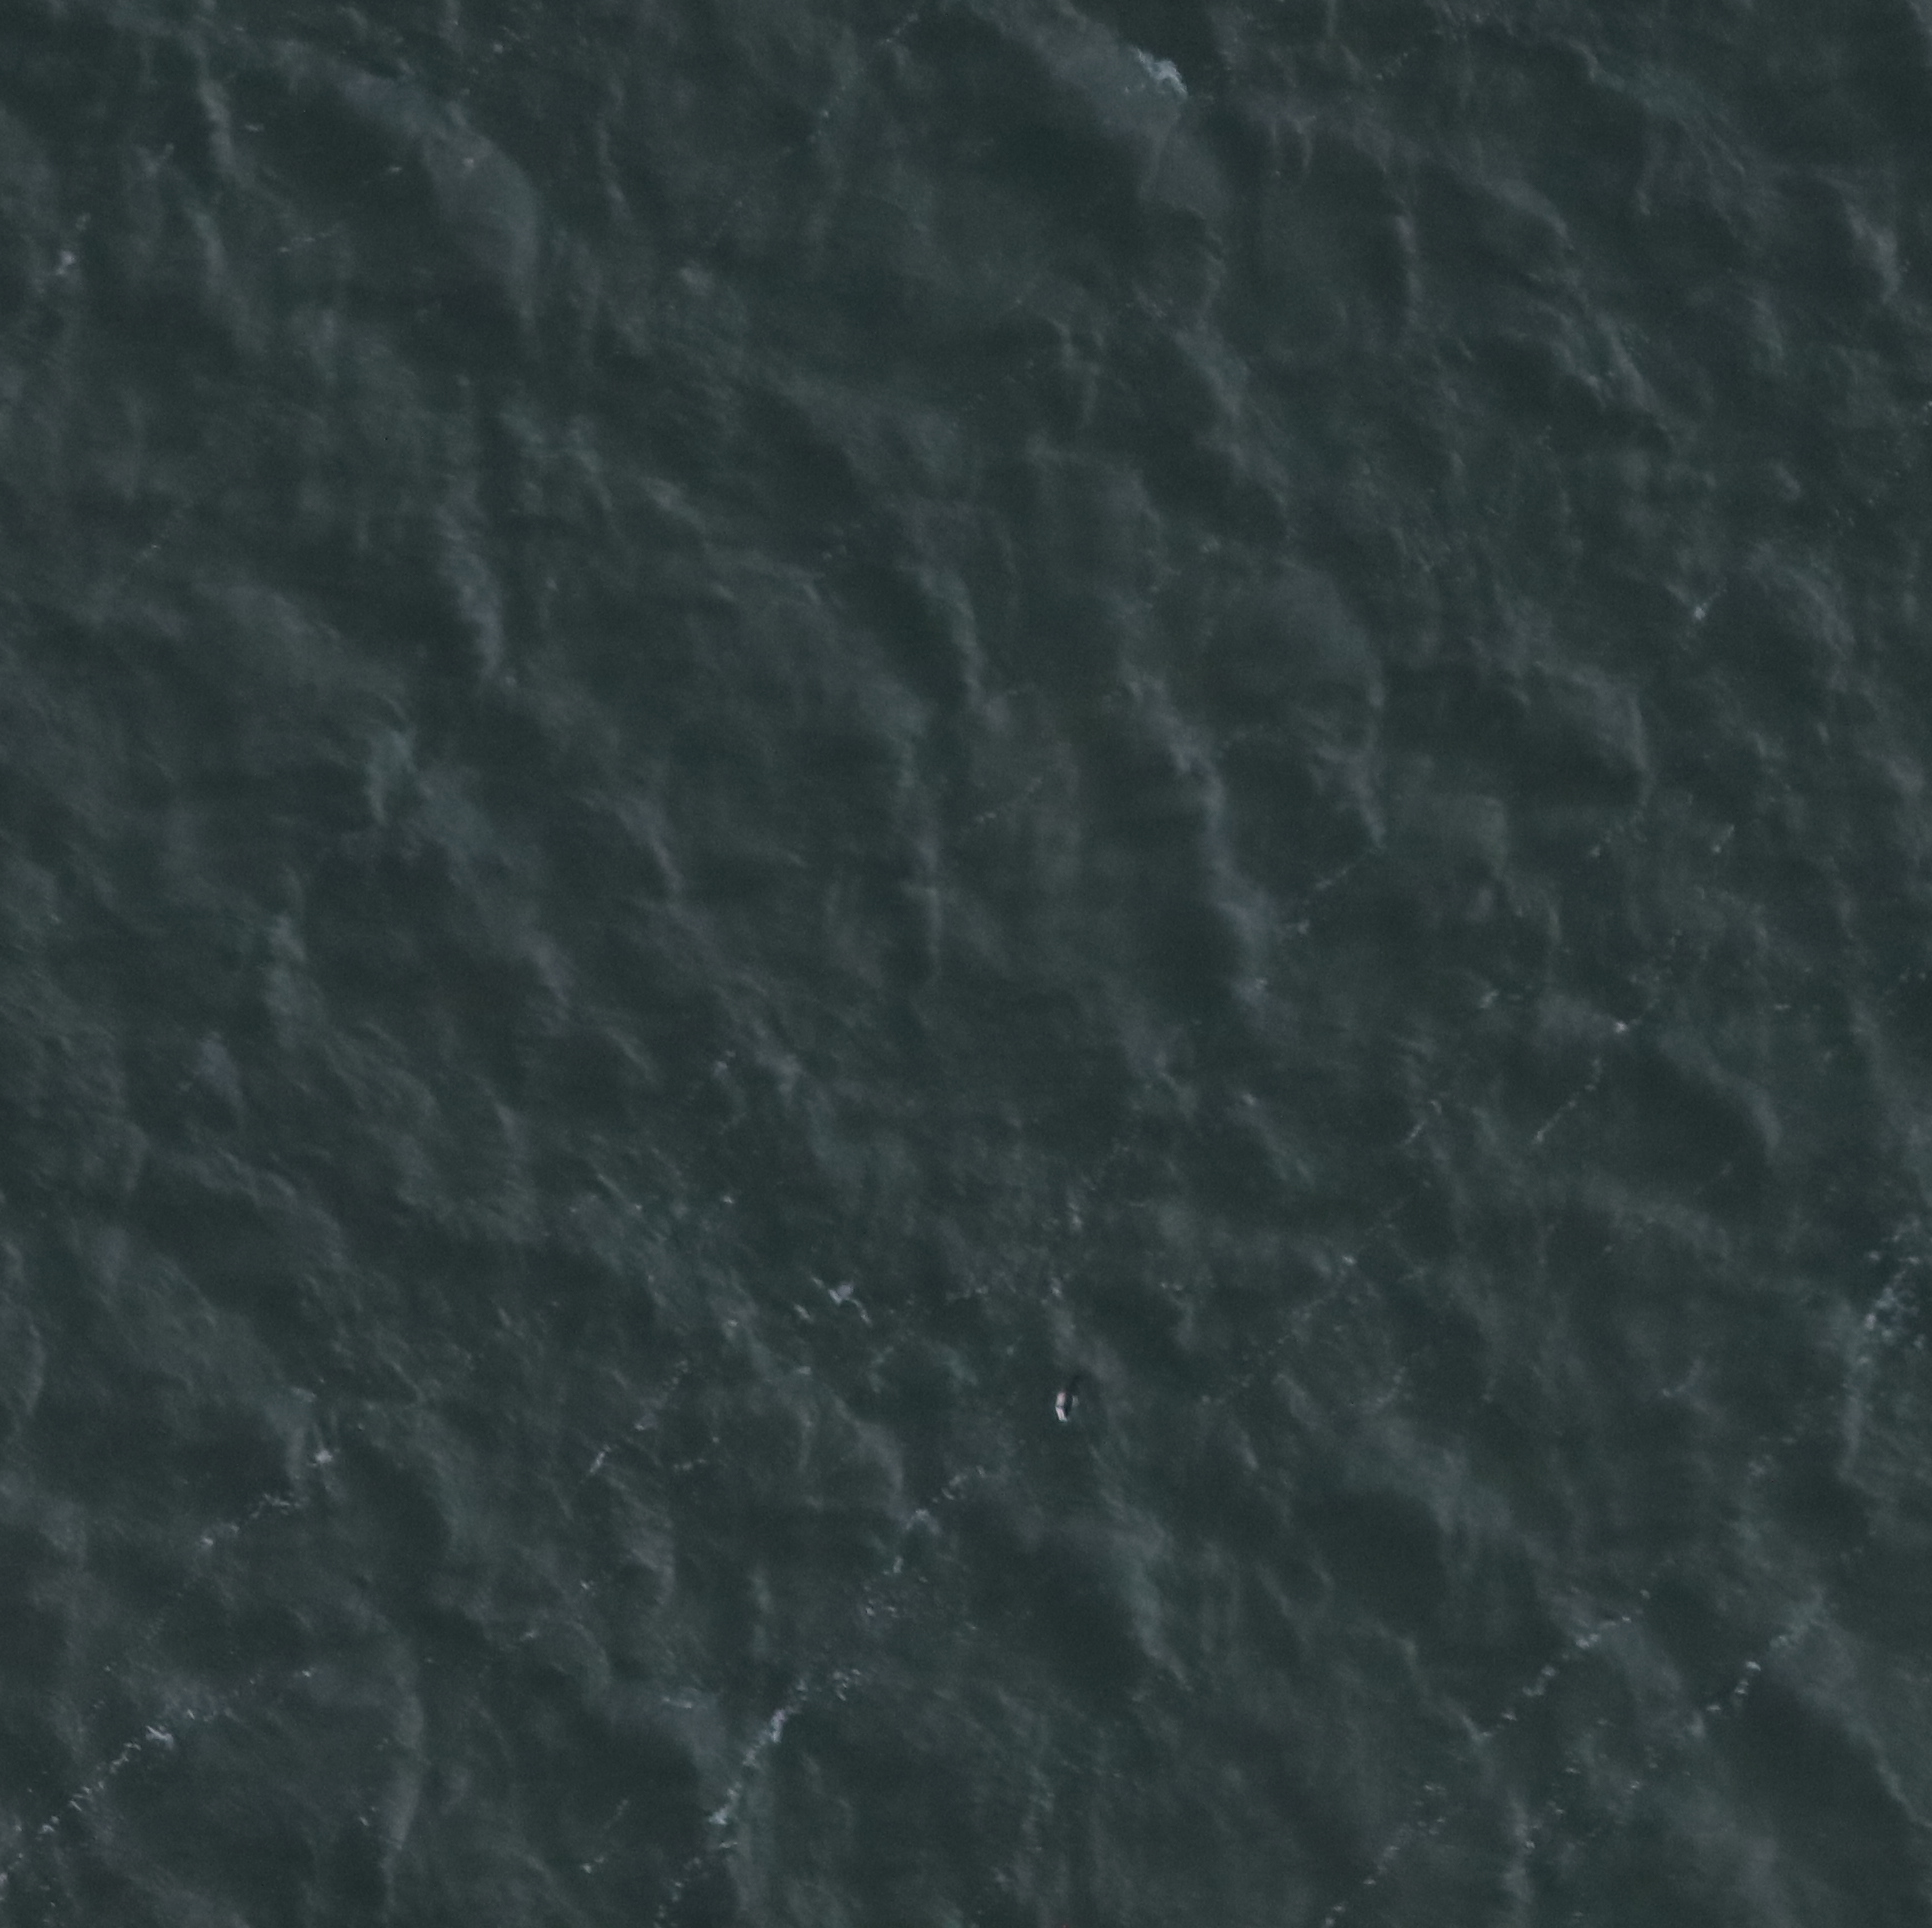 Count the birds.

1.